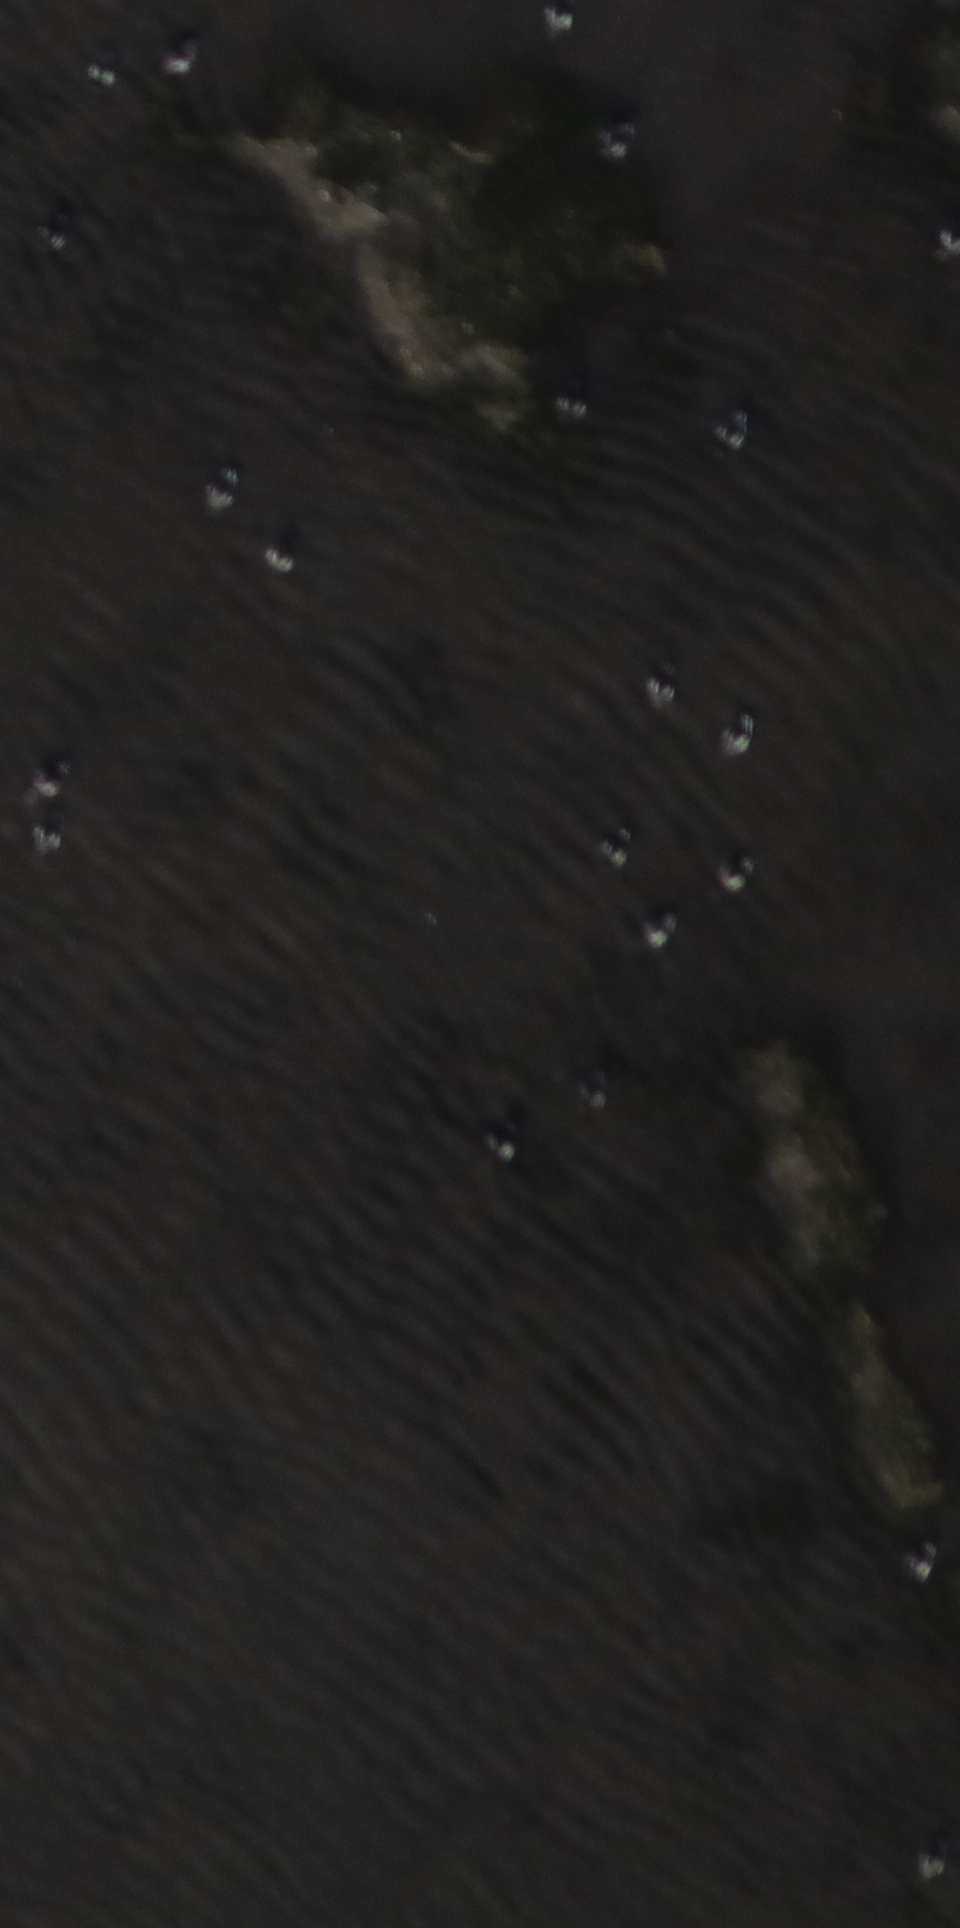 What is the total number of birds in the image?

20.